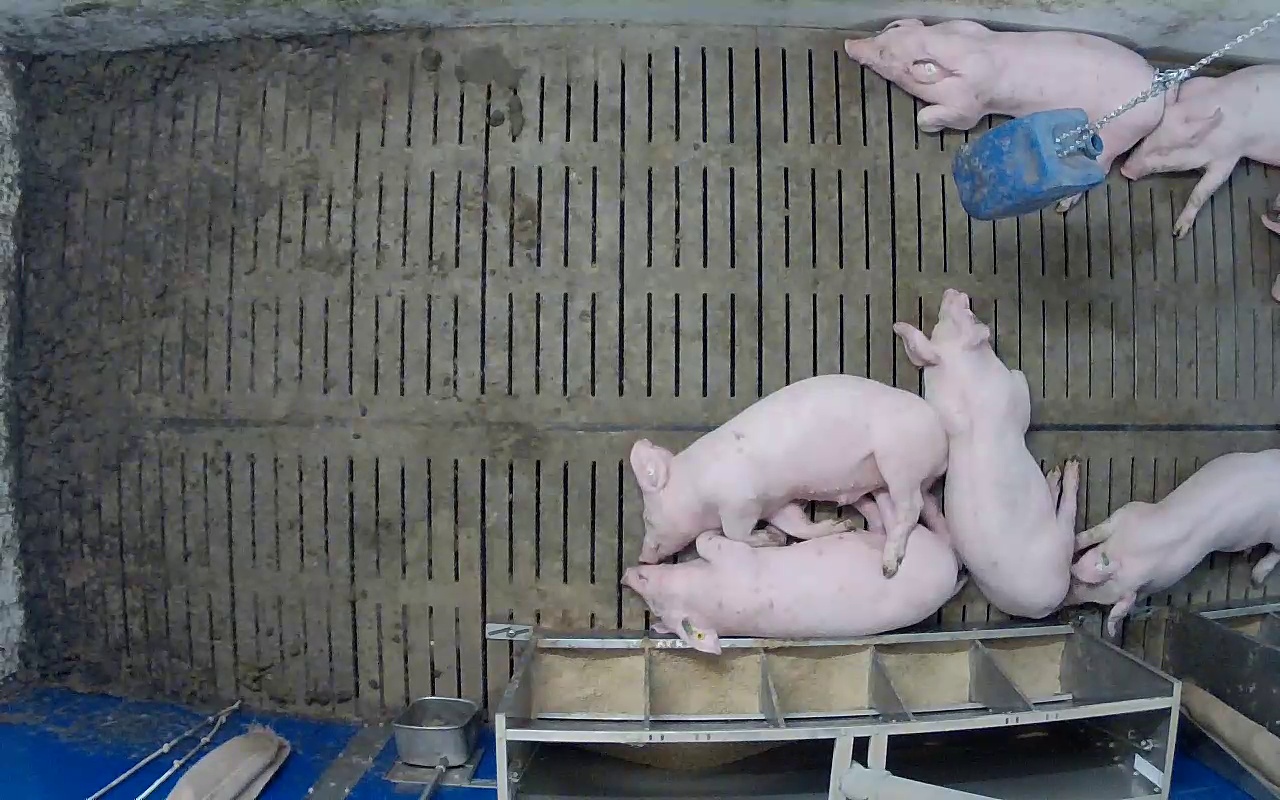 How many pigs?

6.